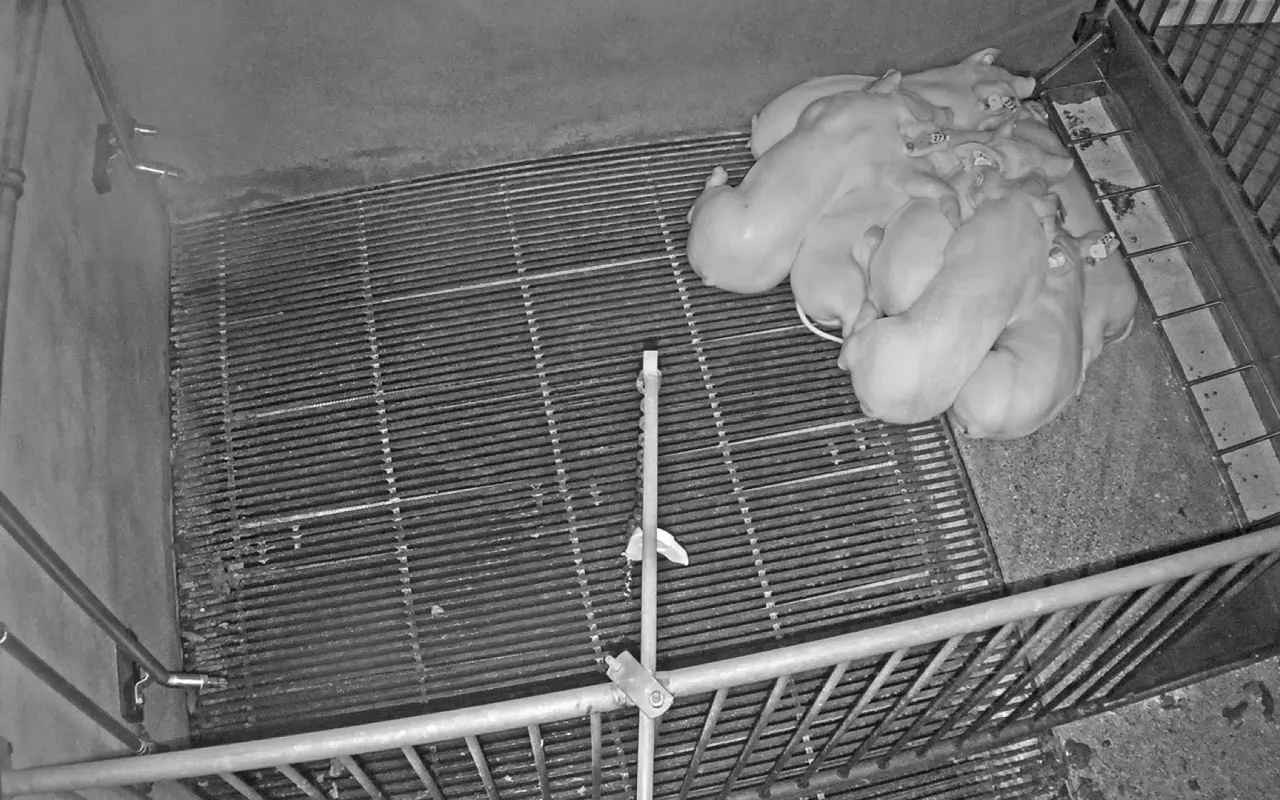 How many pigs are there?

7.